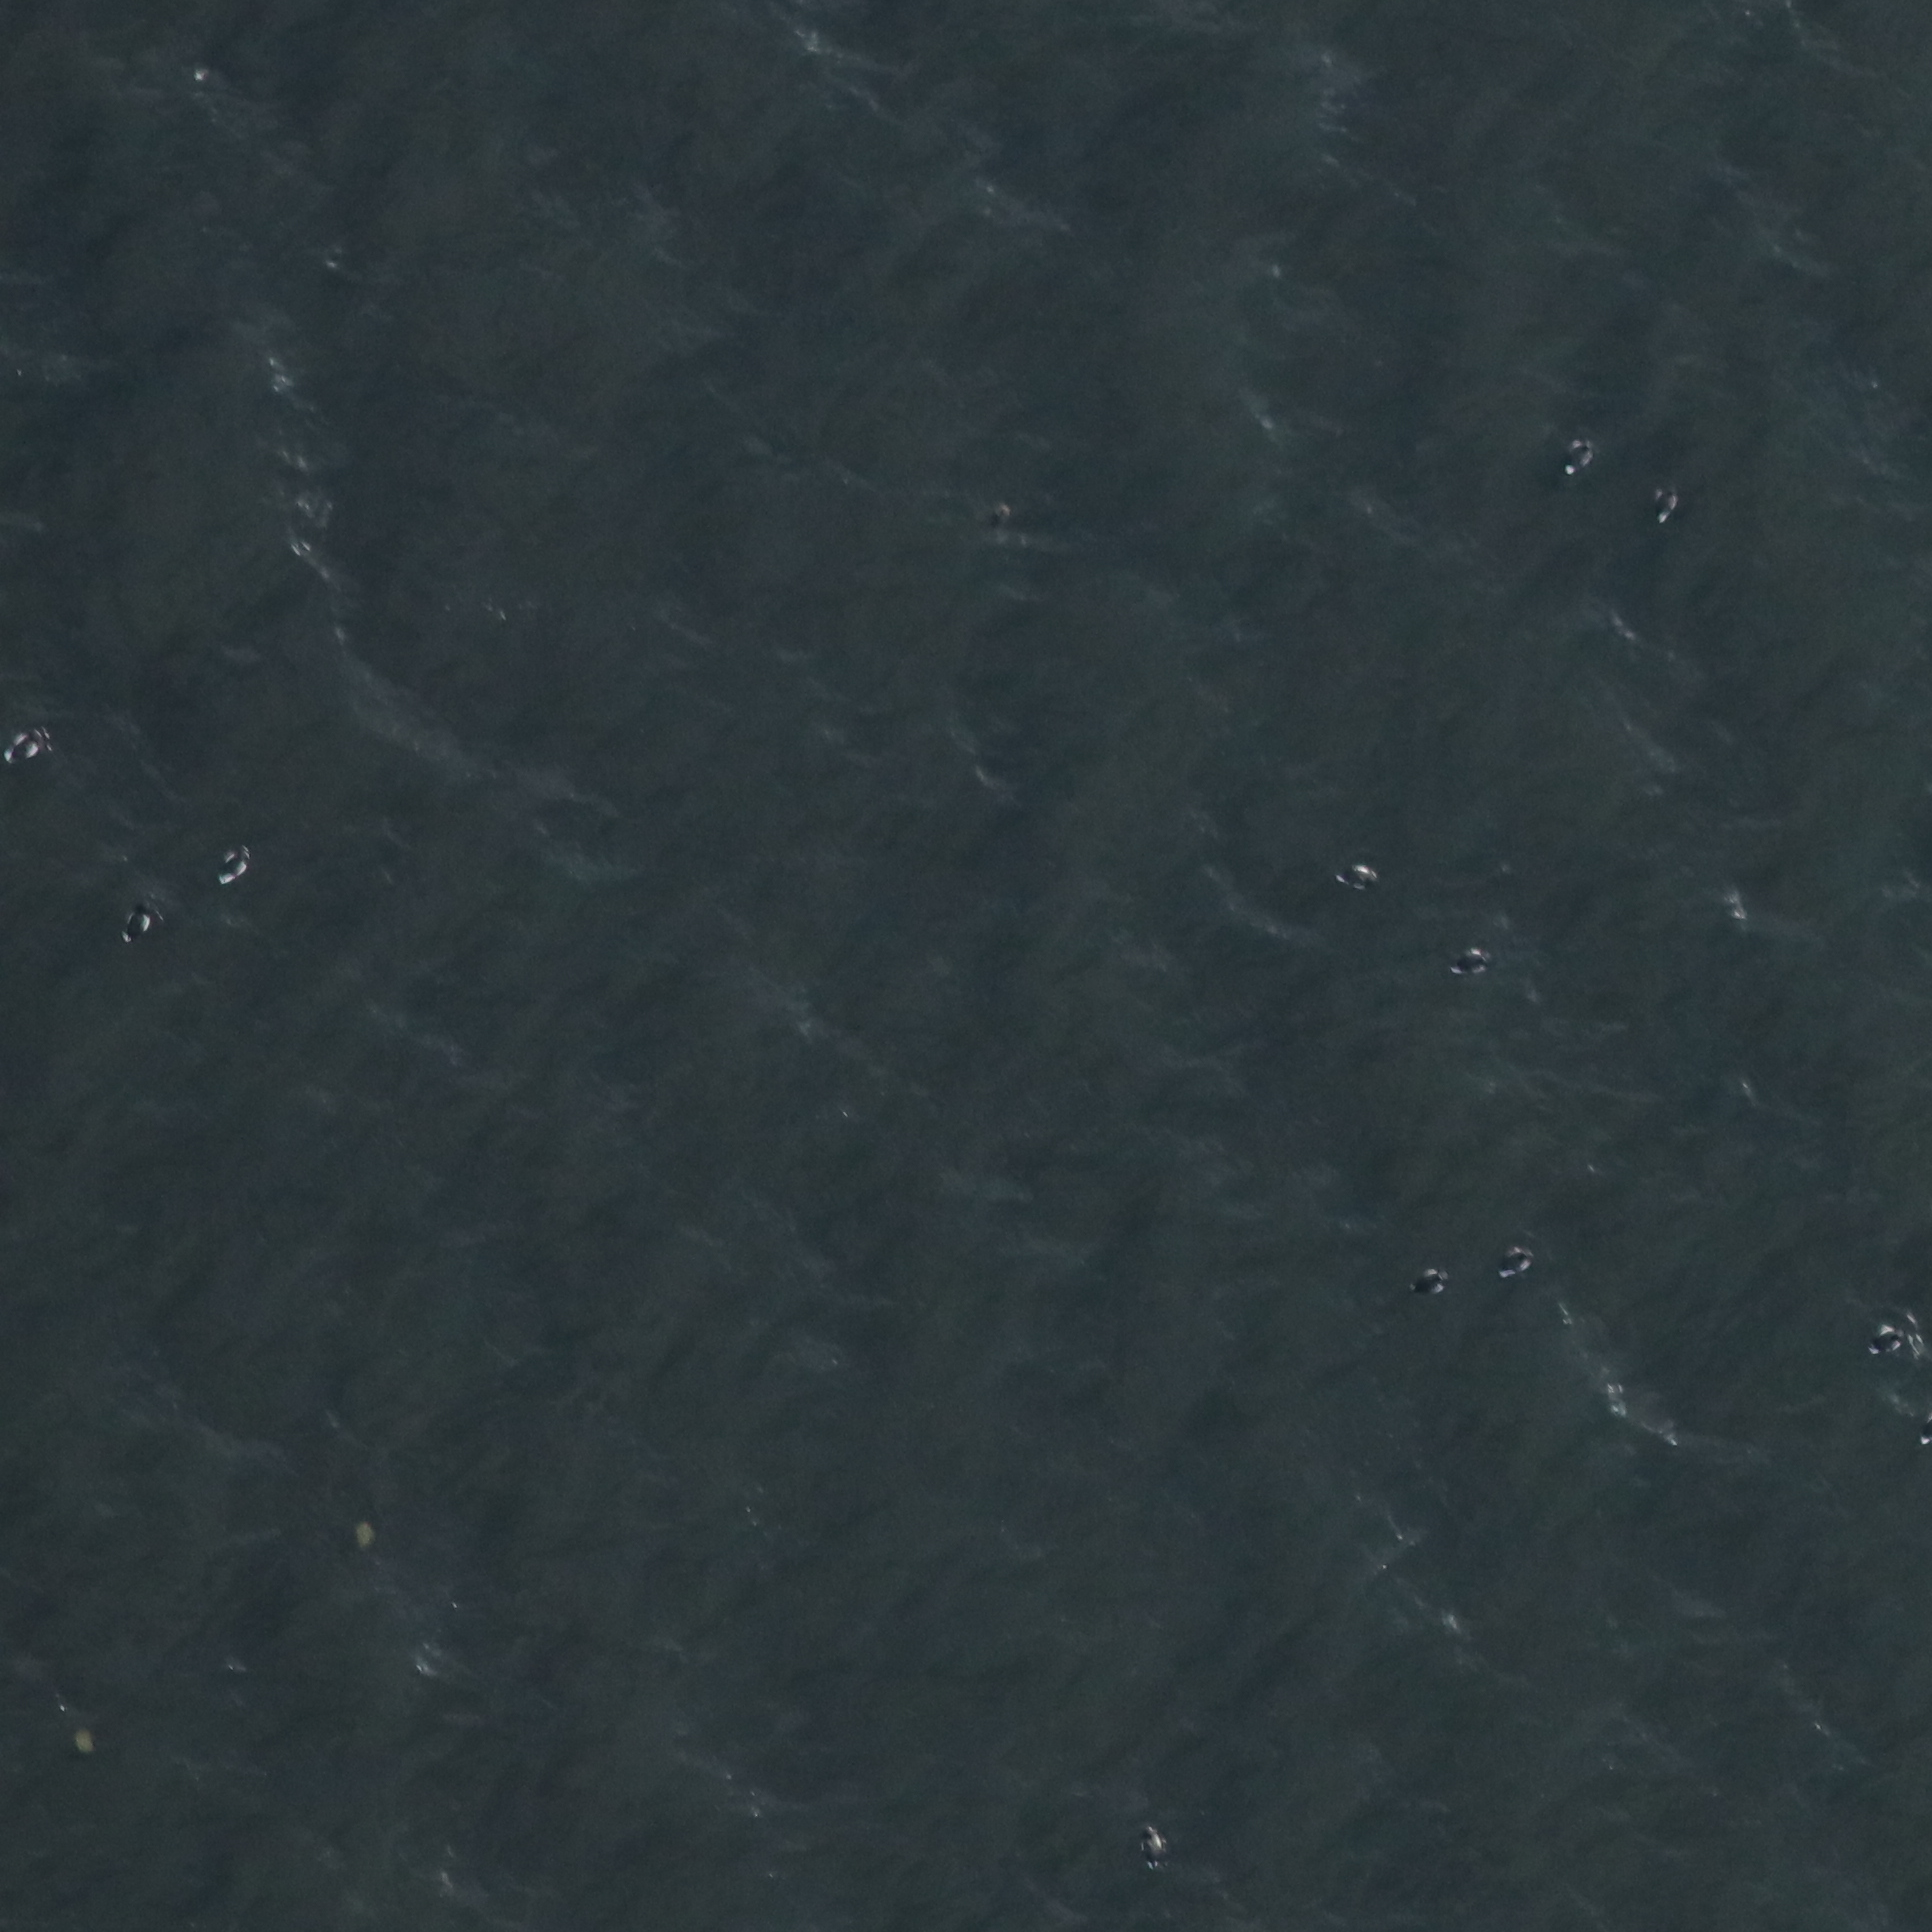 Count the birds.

11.